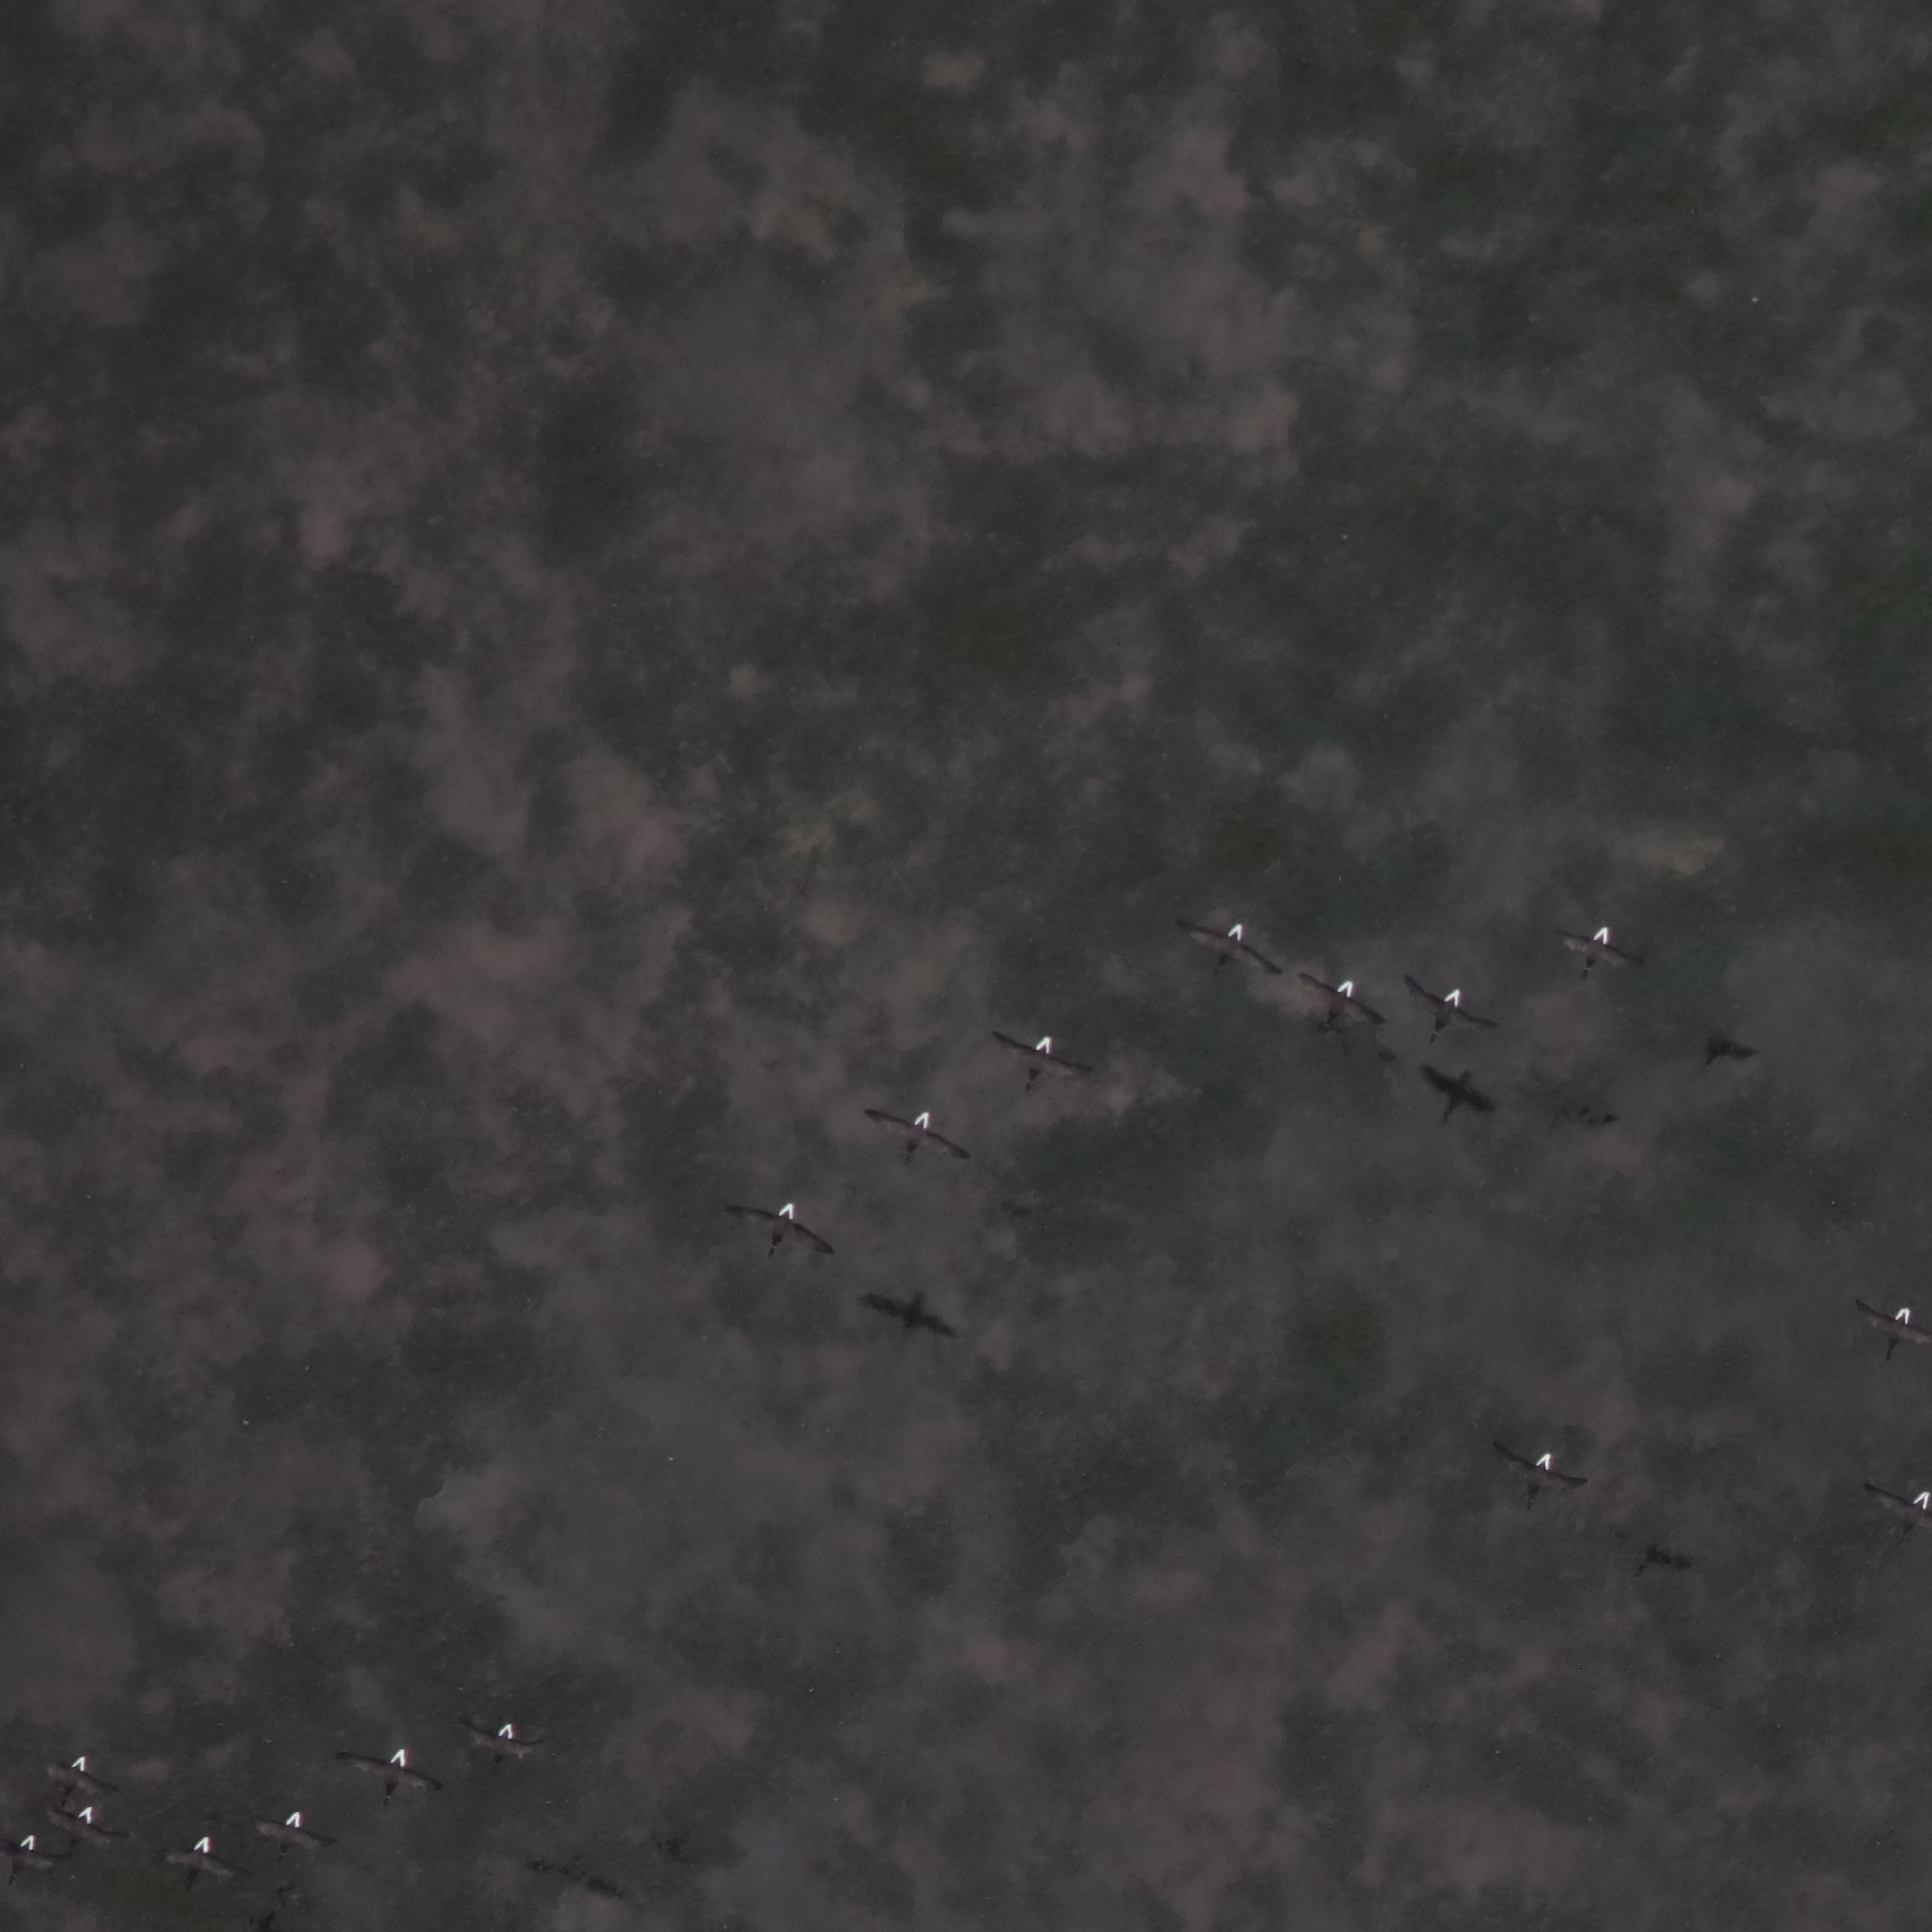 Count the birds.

17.